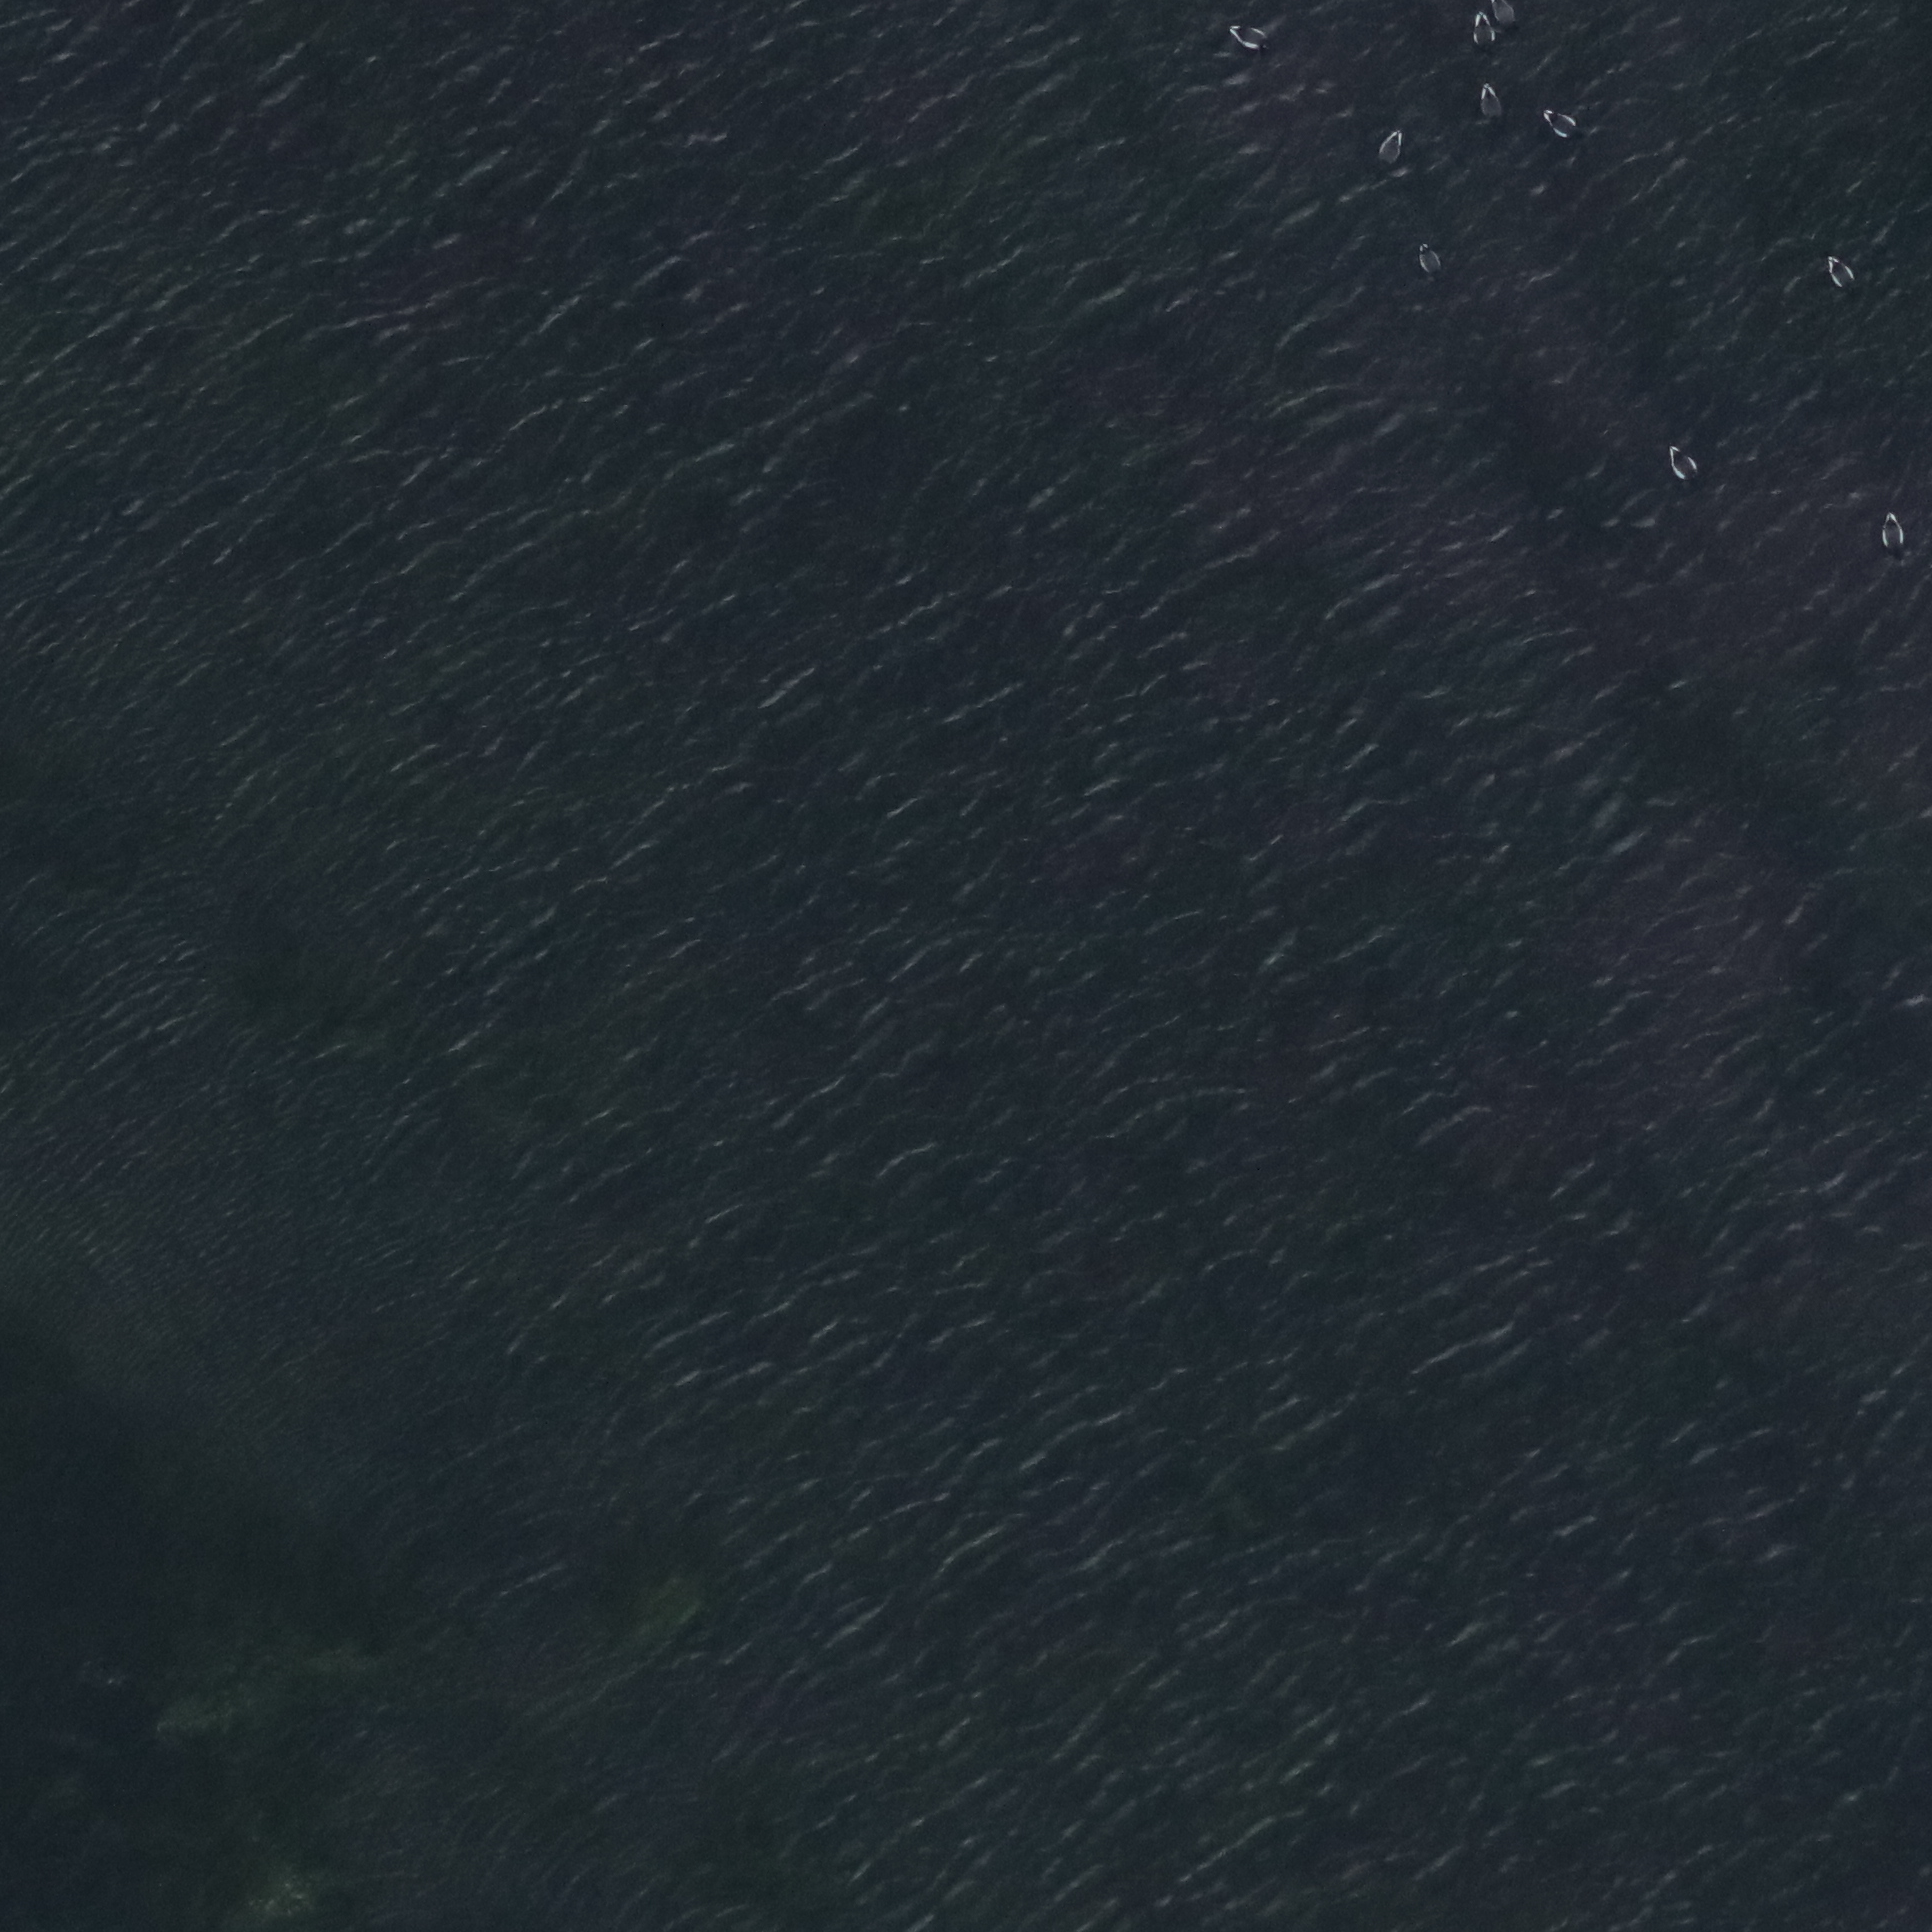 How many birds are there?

10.